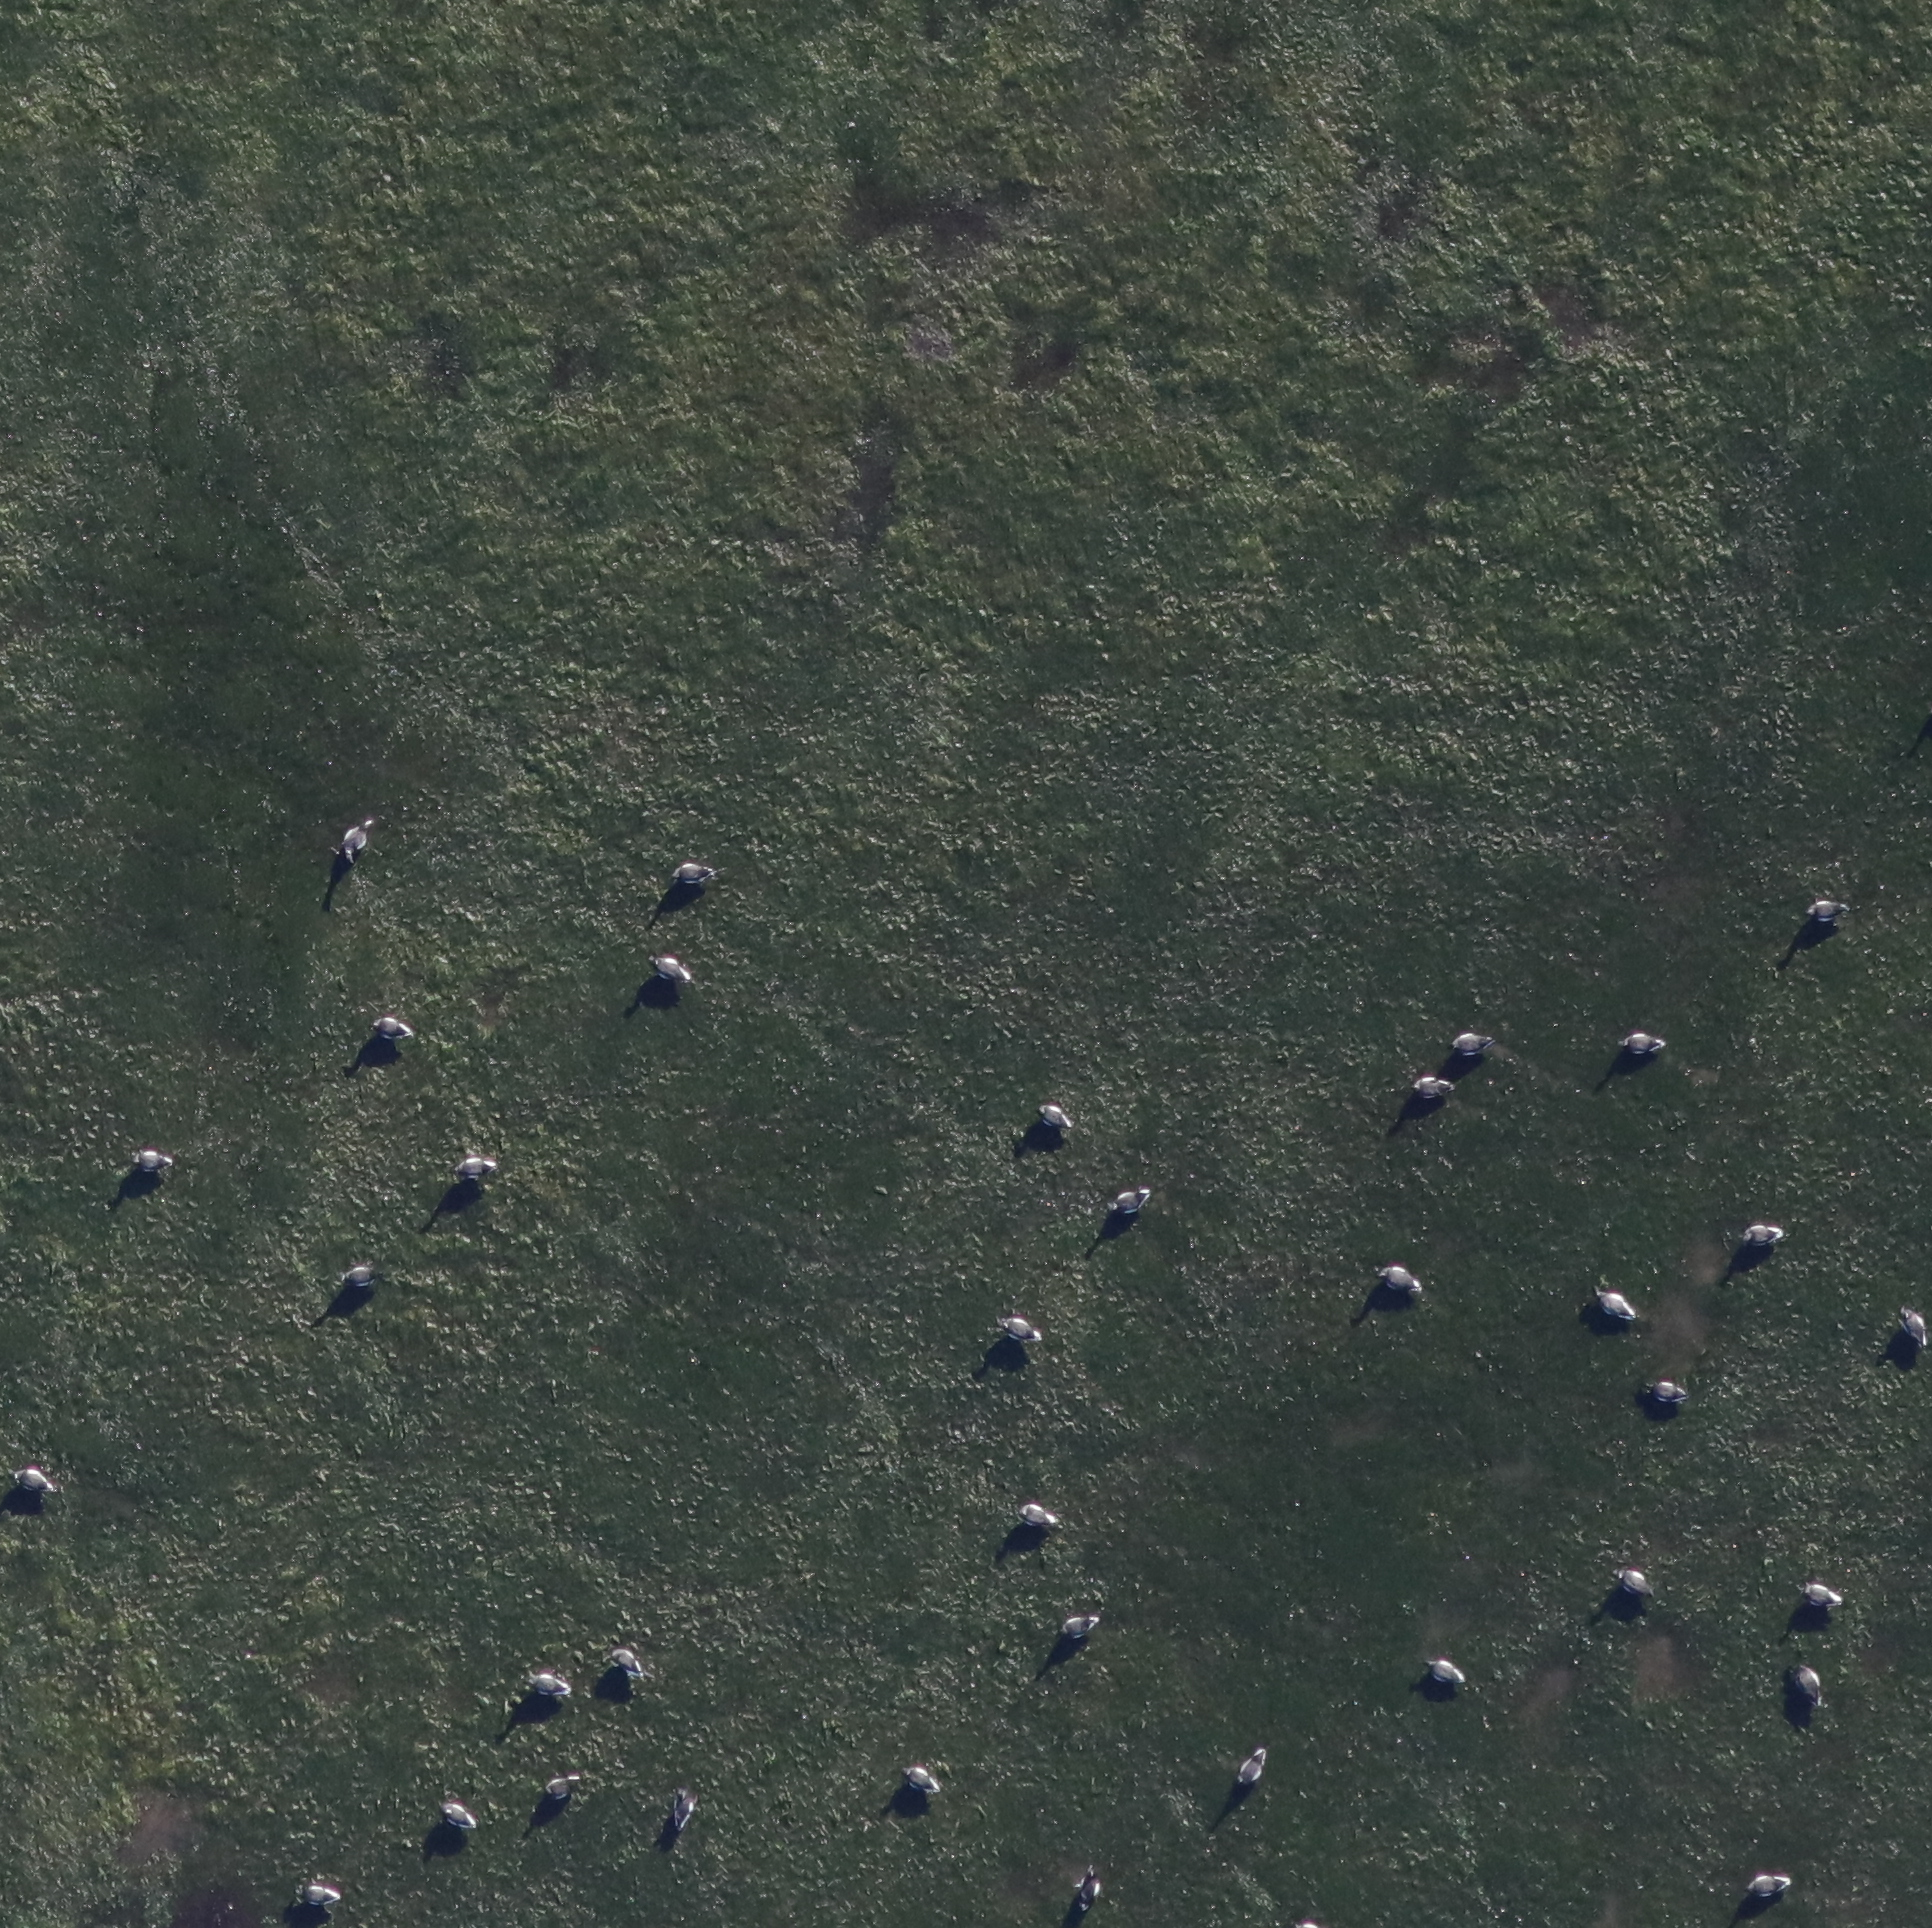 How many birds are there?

36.